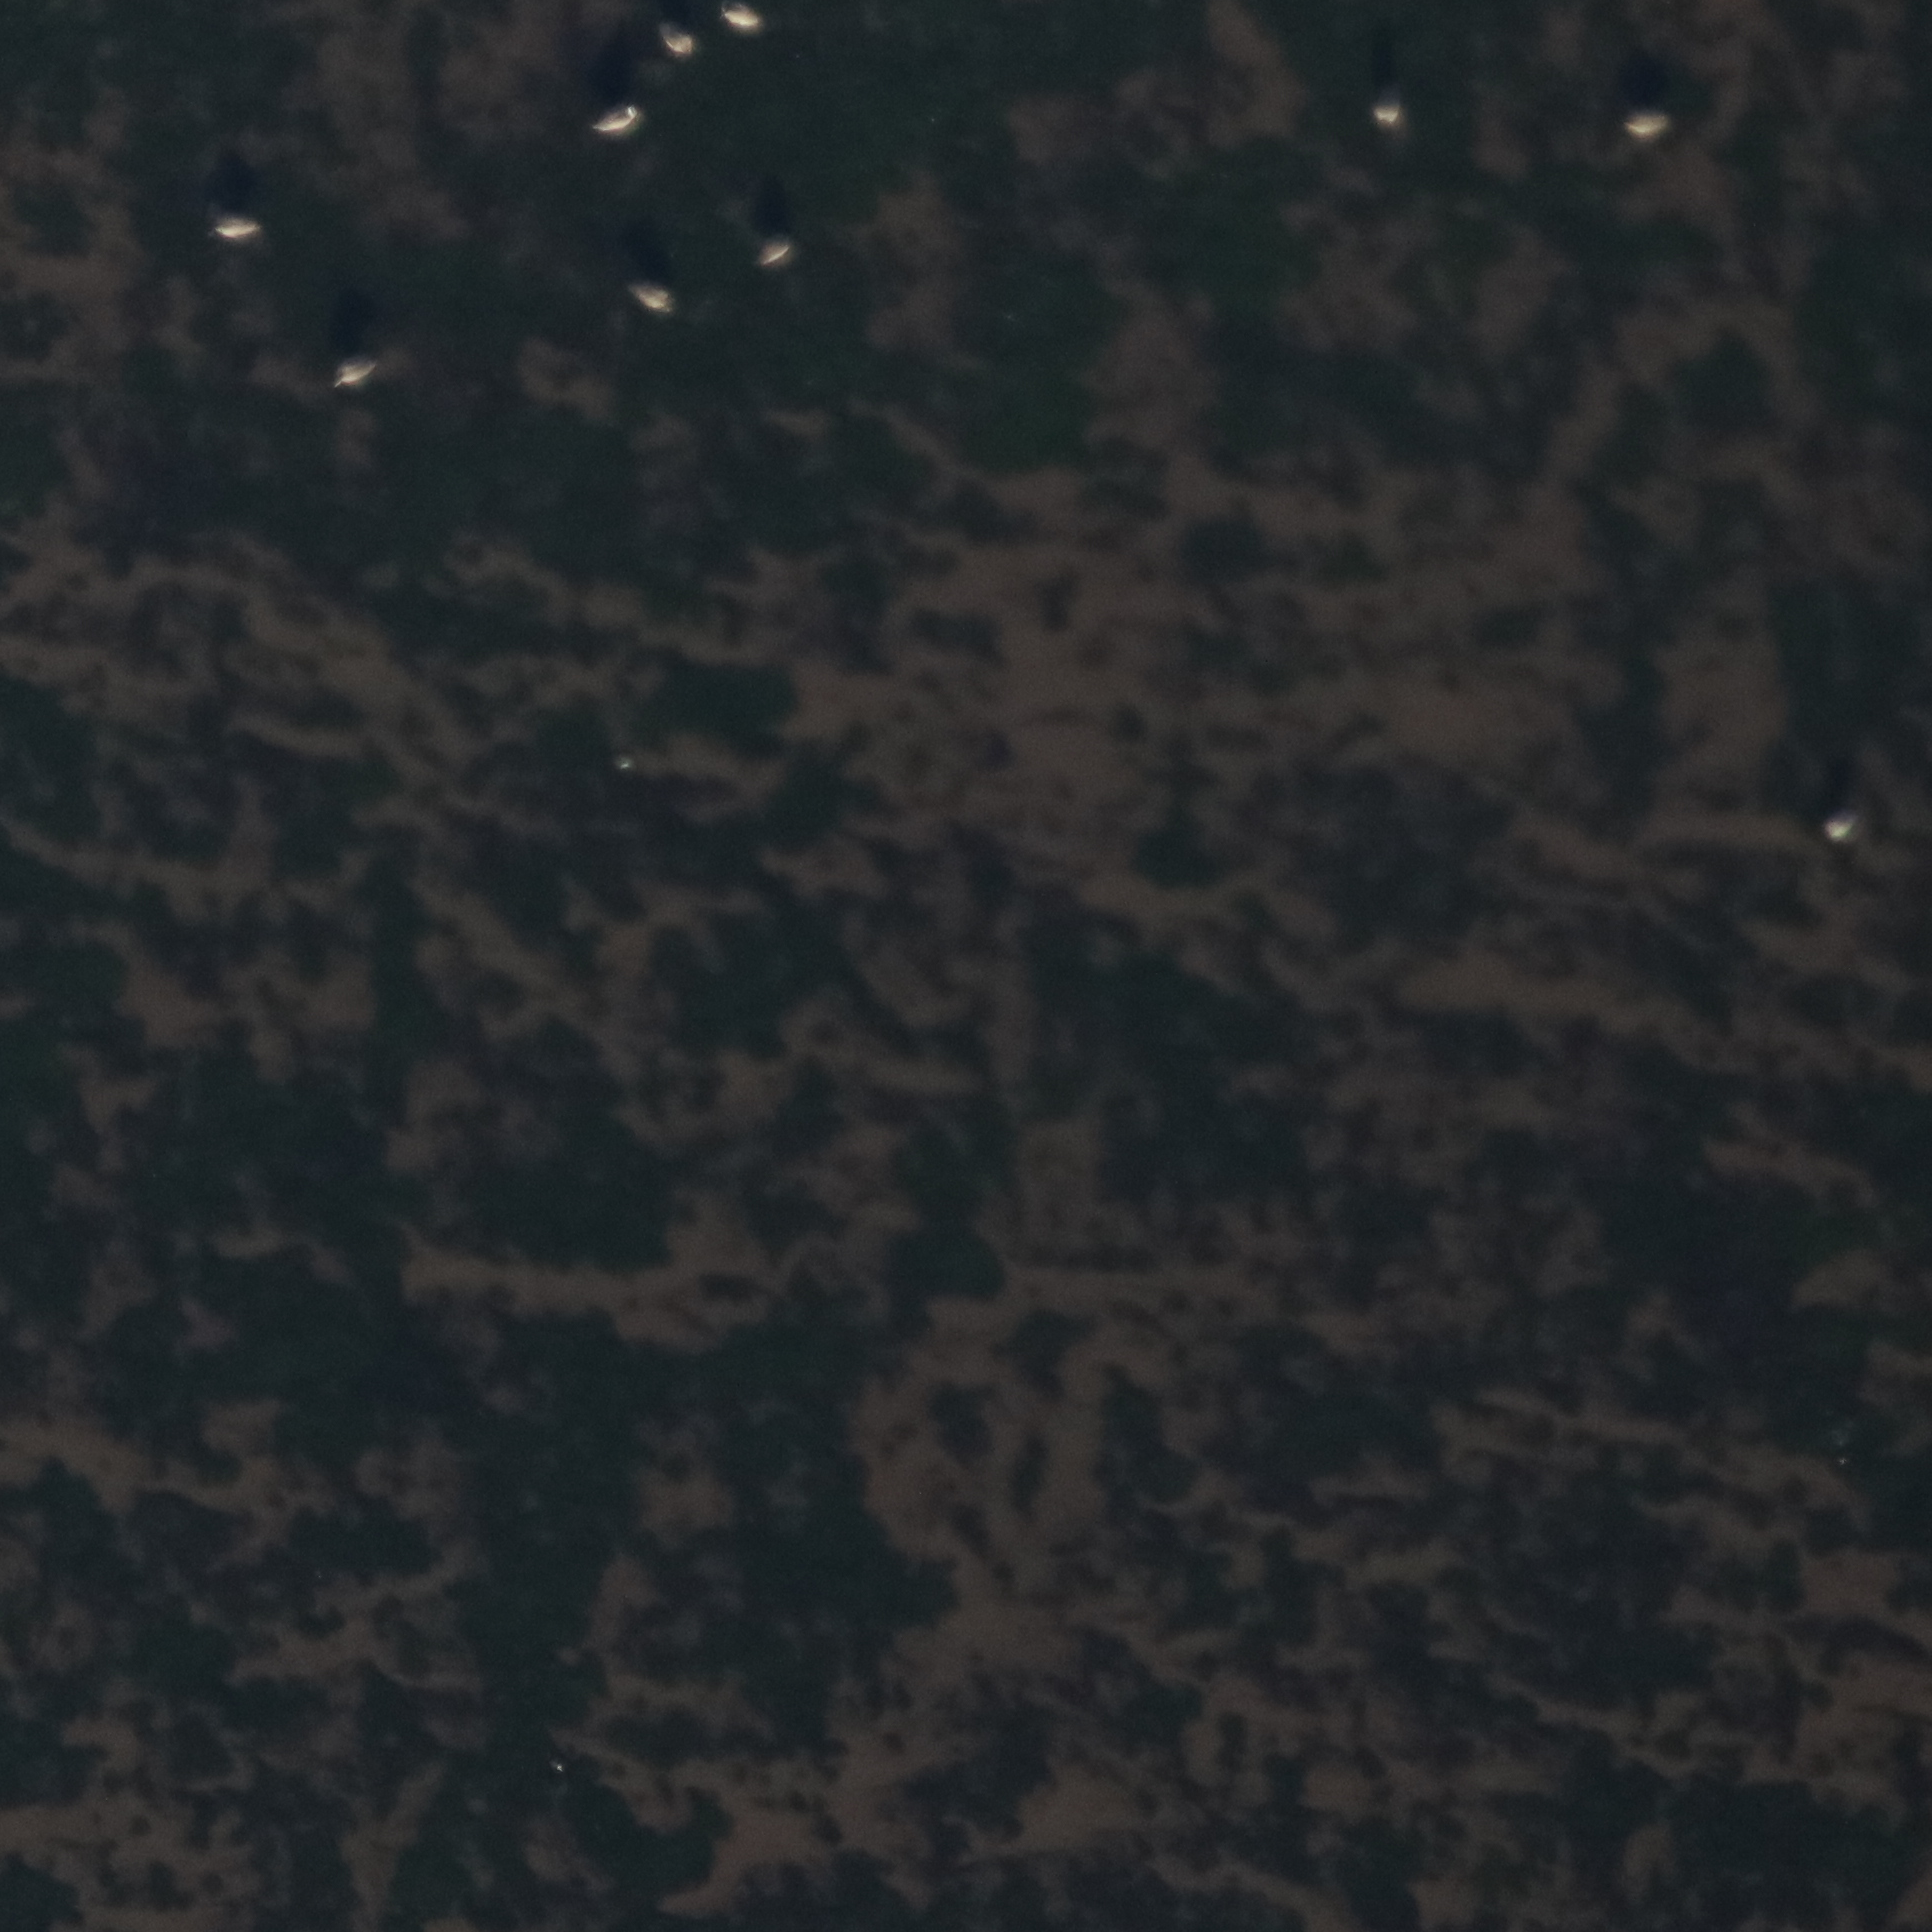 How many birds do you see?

10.